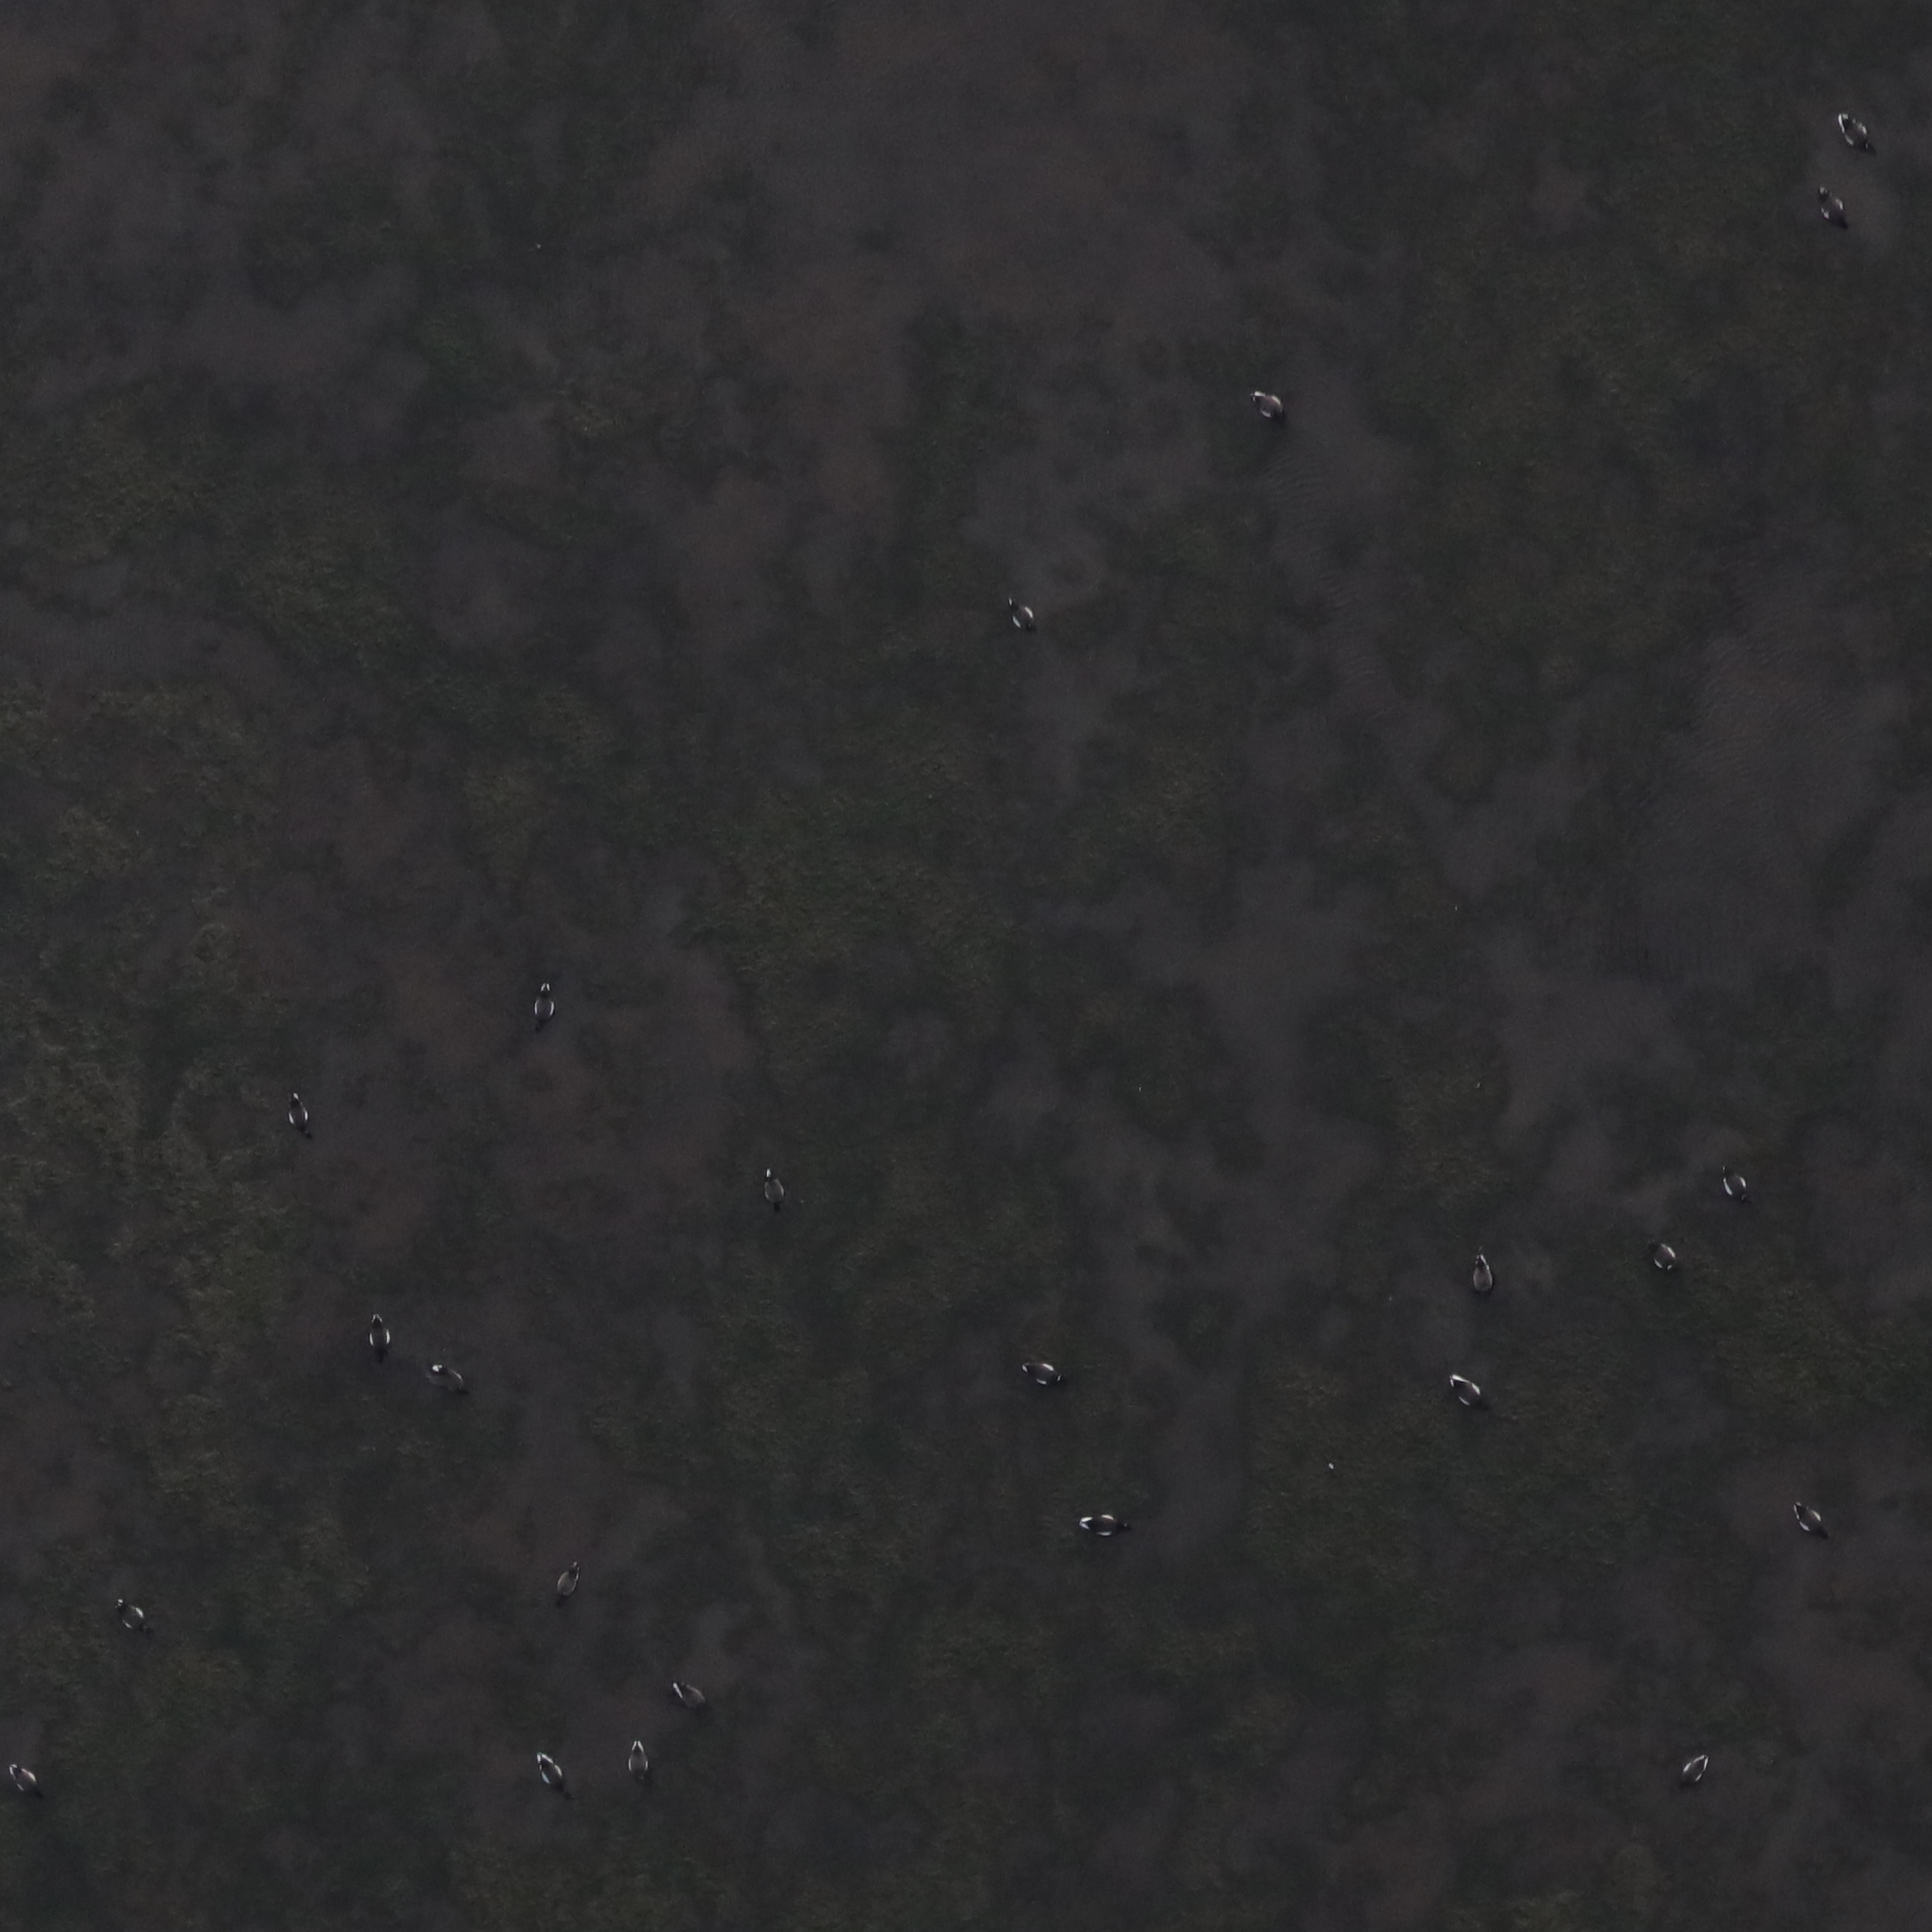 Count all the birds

23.